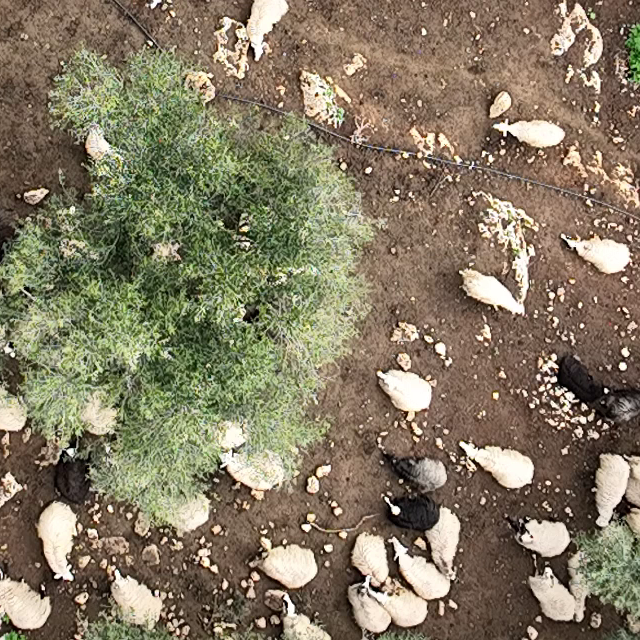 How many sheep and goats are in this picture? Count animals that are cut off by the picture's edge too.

37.